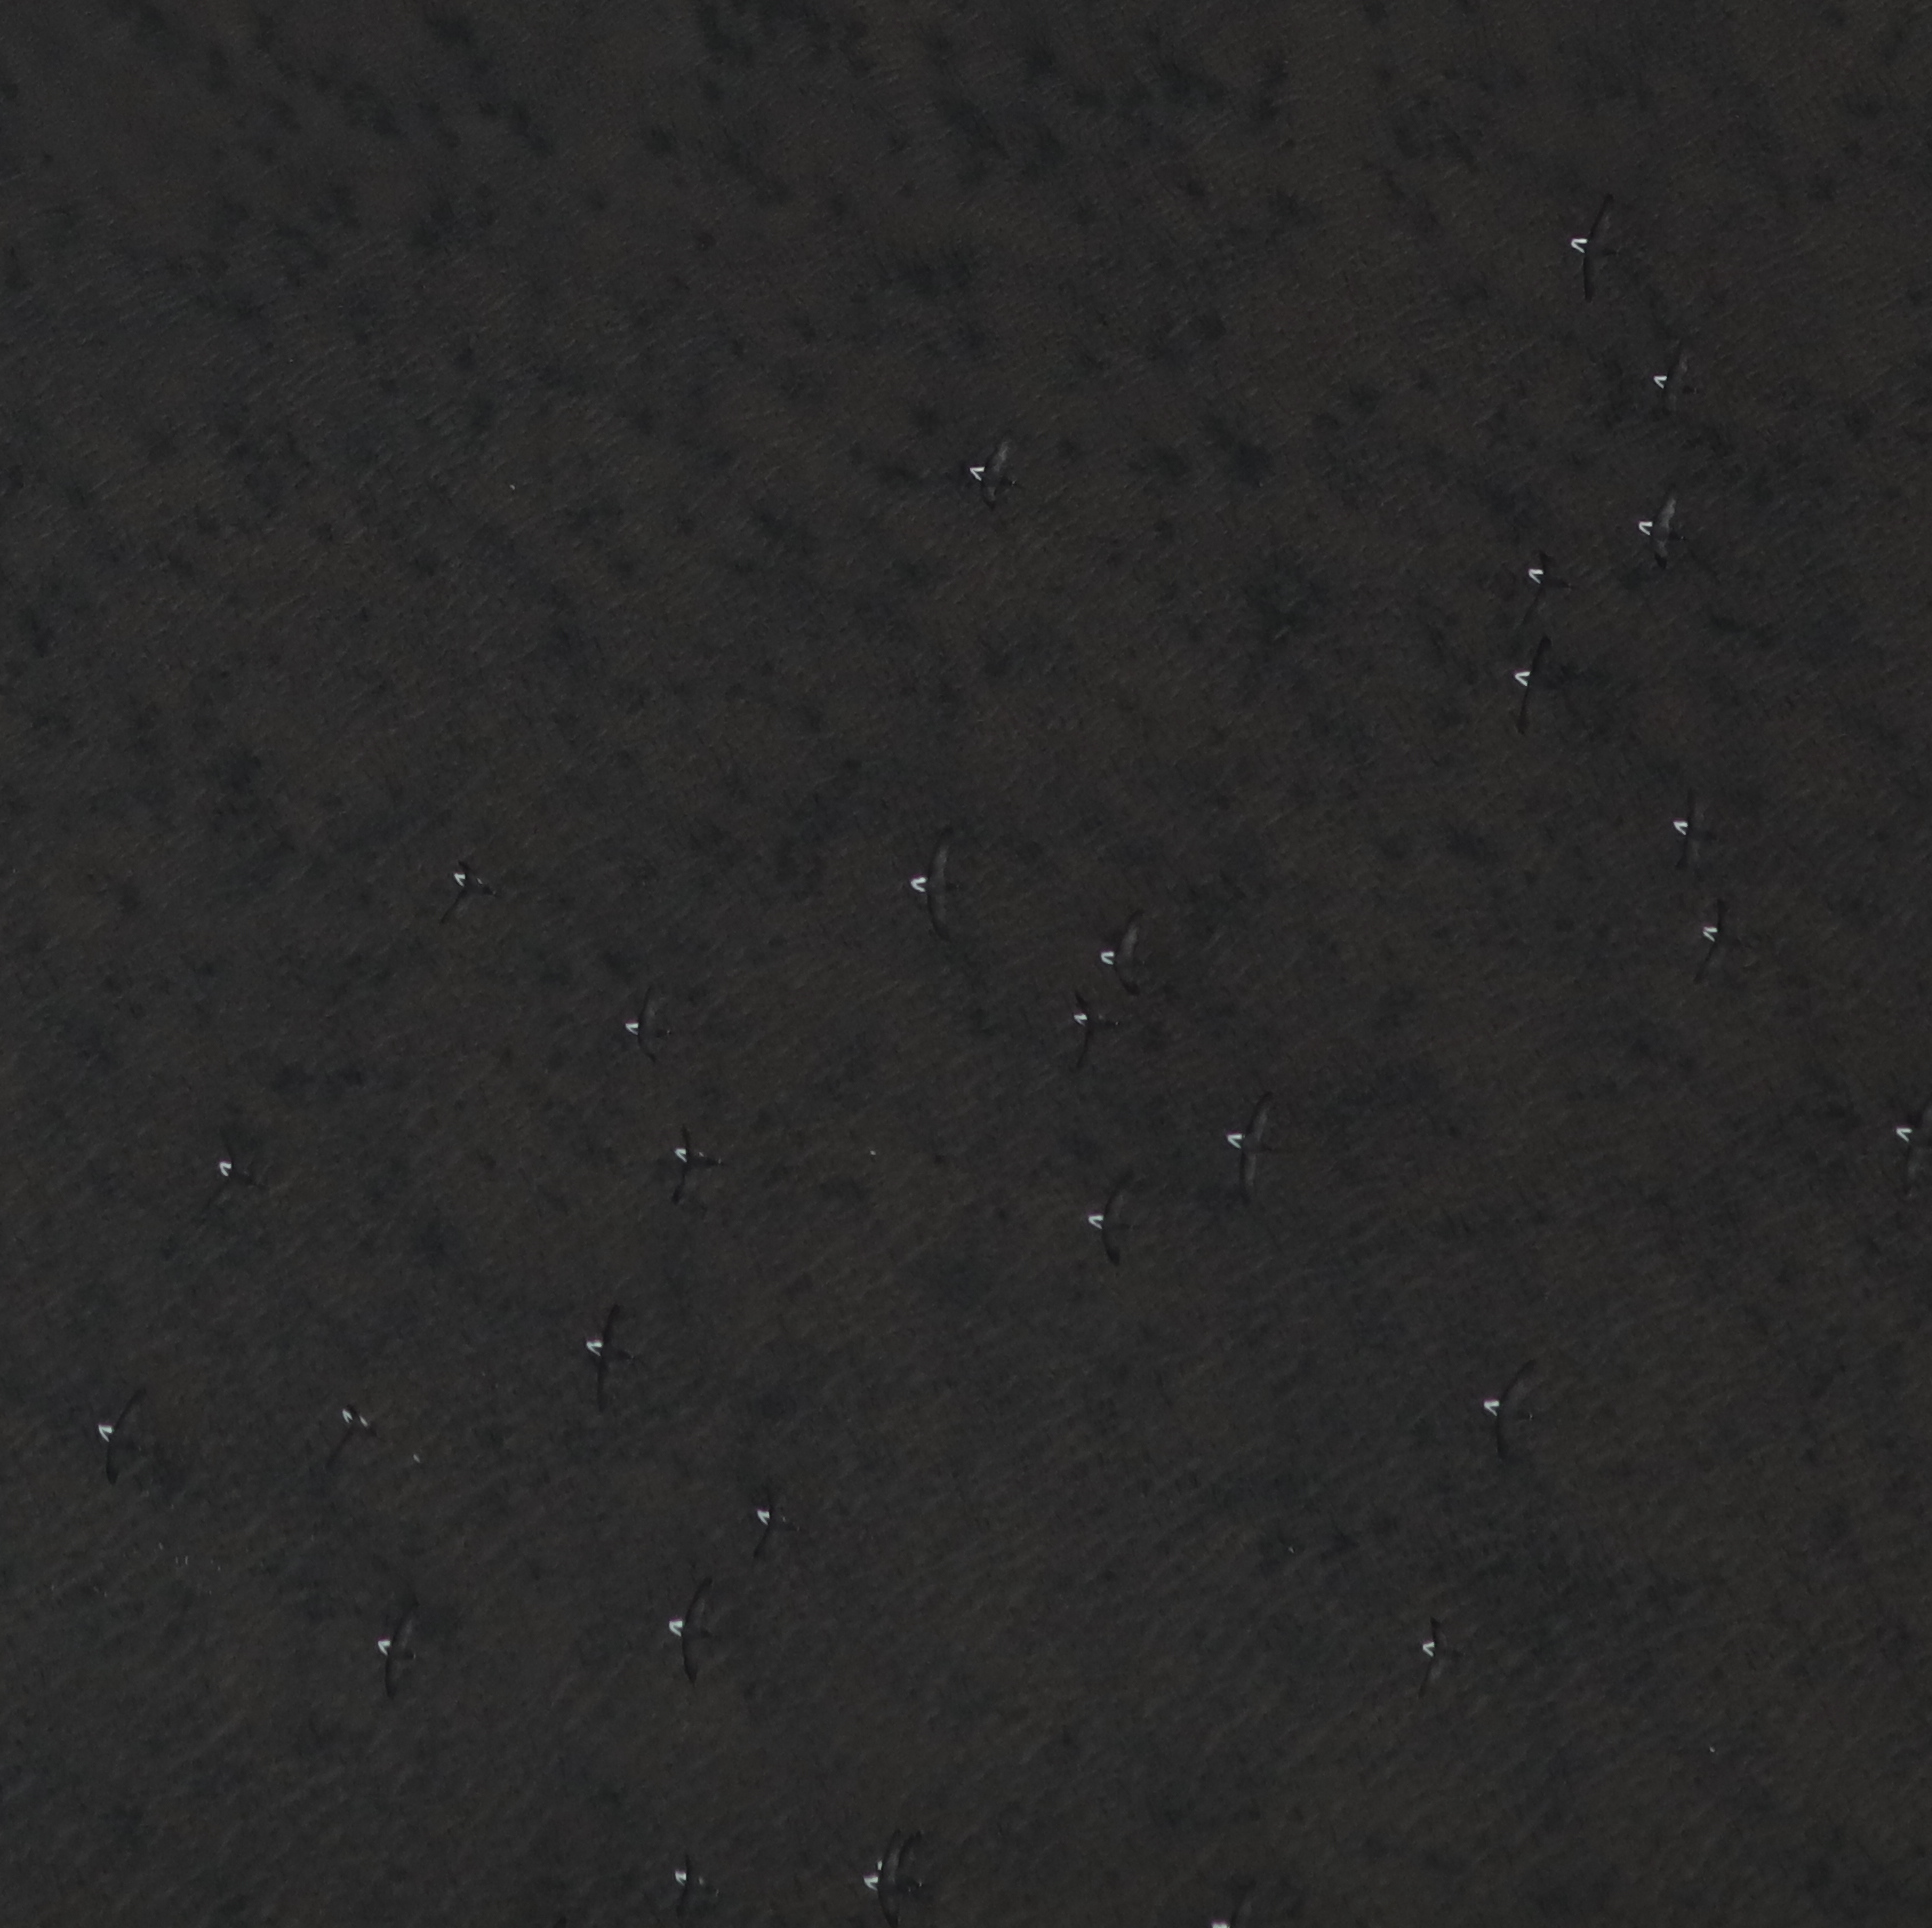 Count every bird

29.